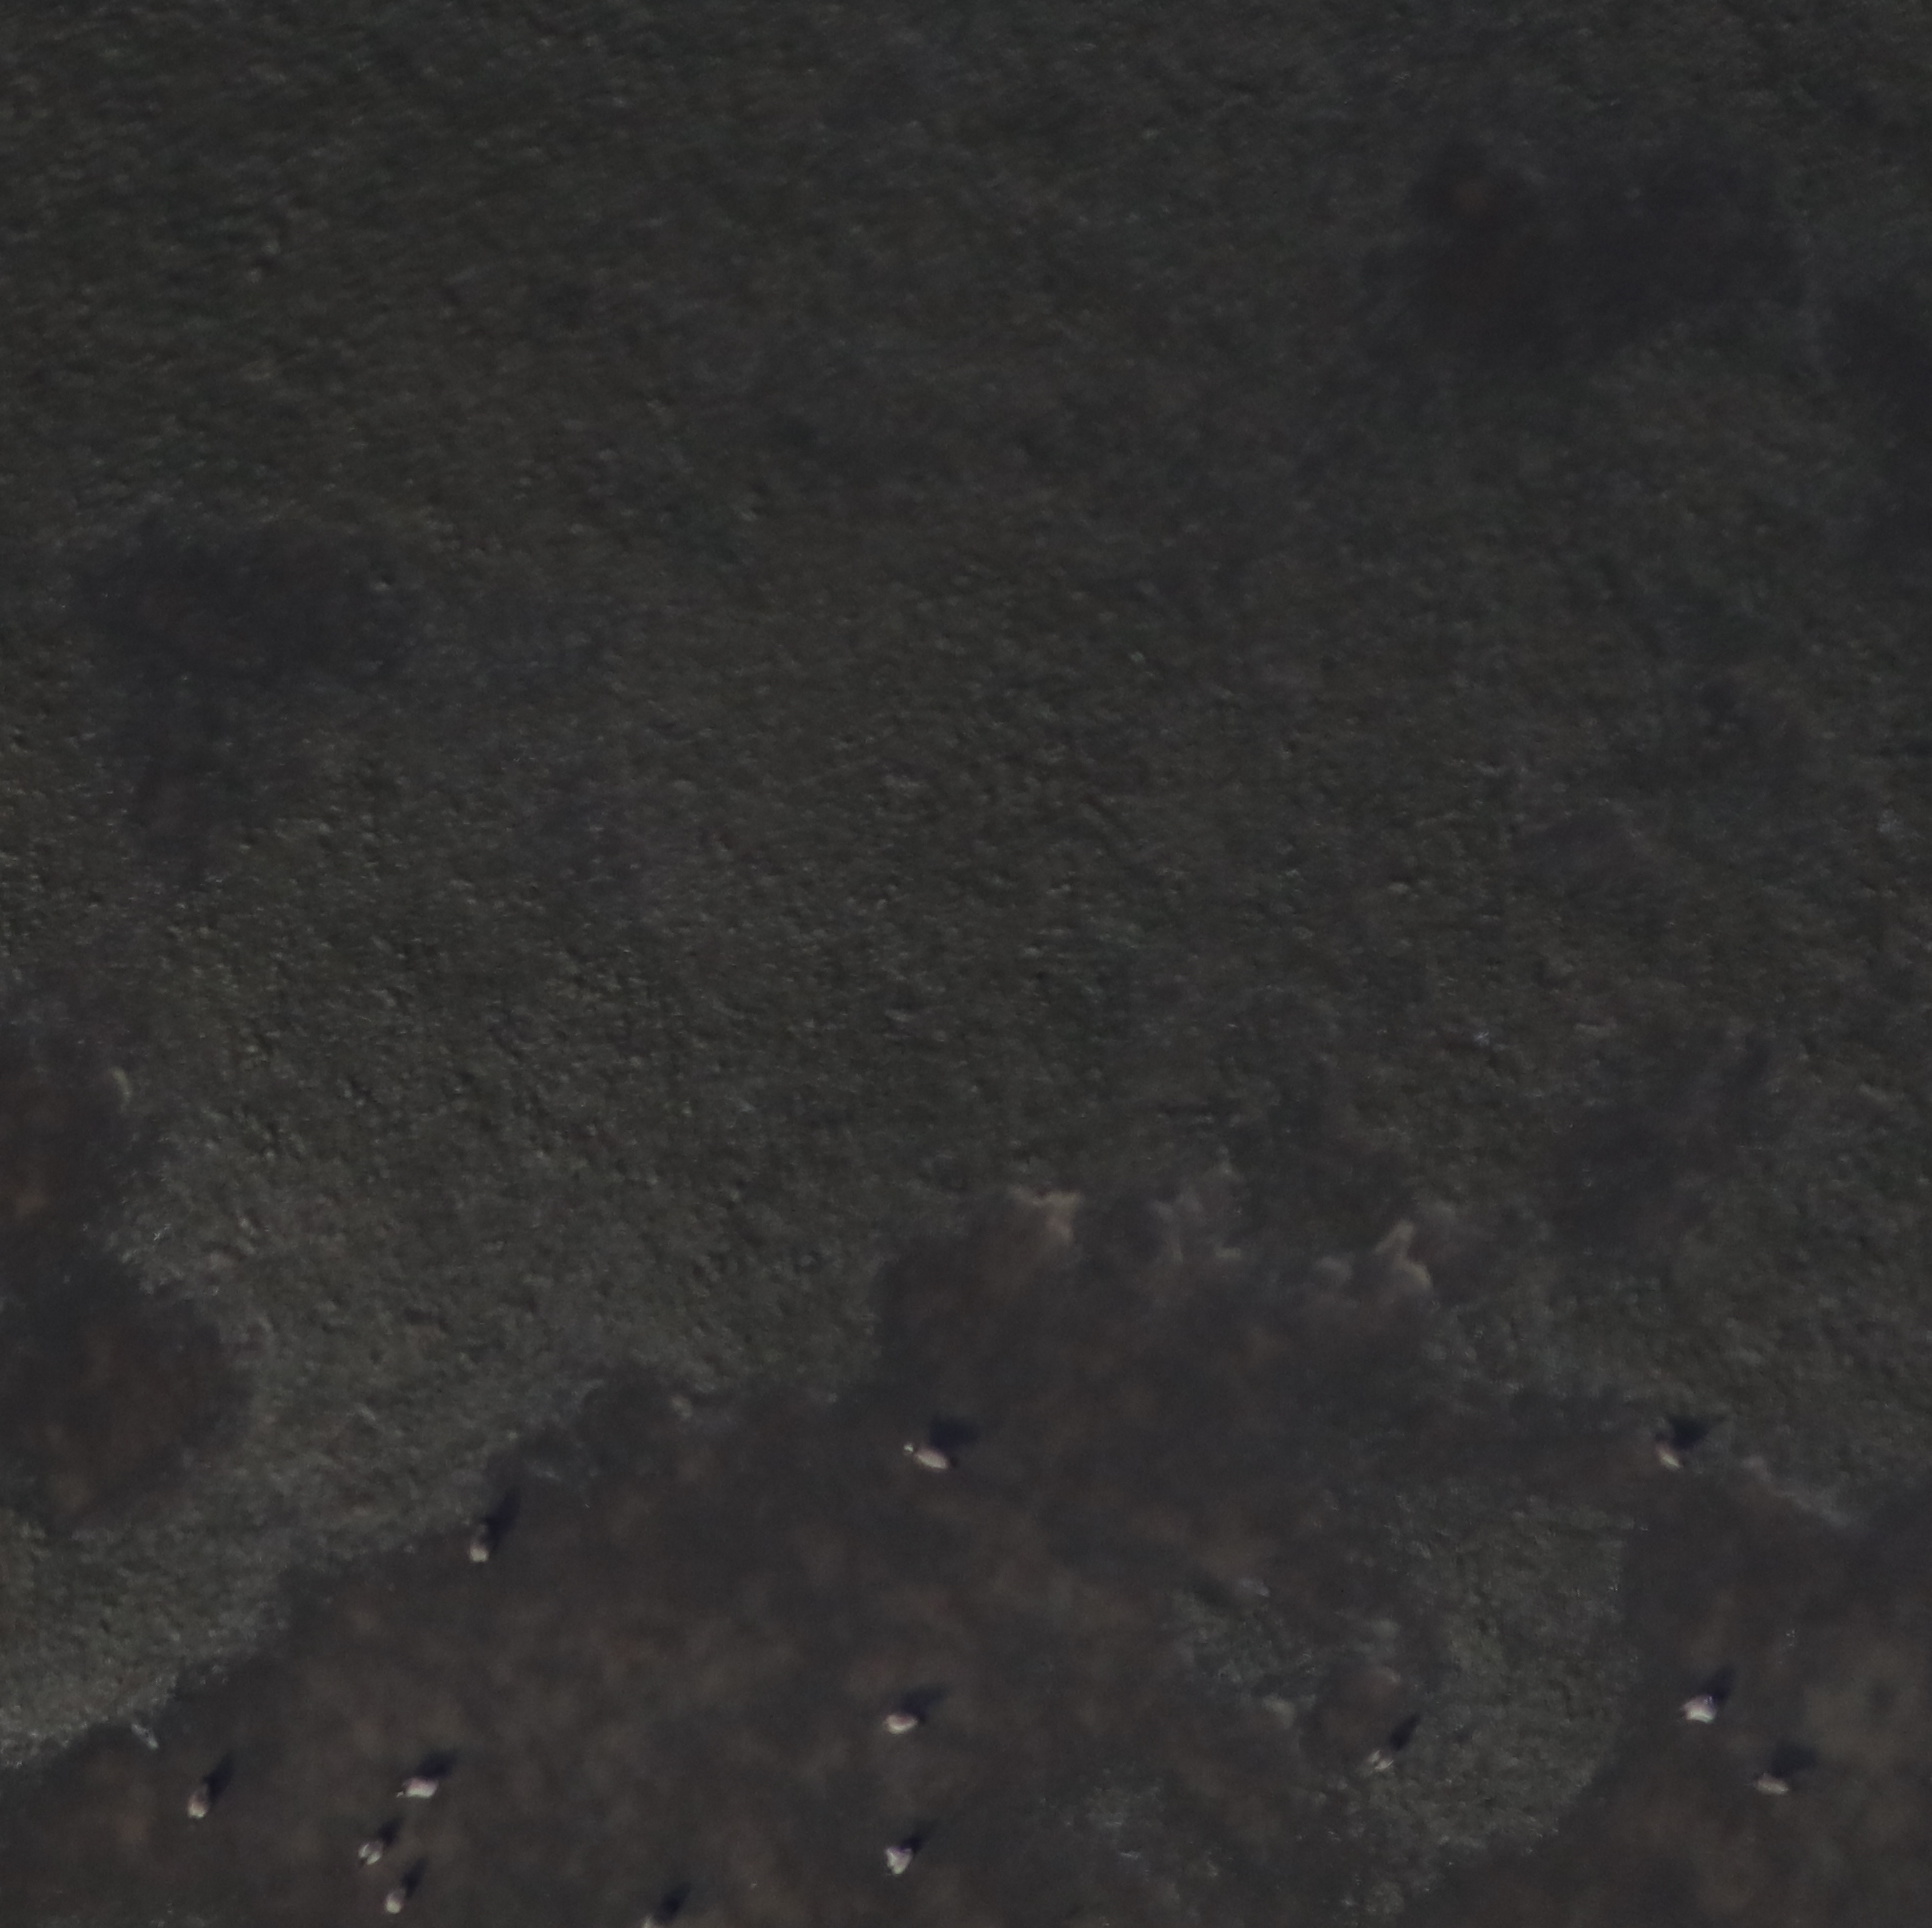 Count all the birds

12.